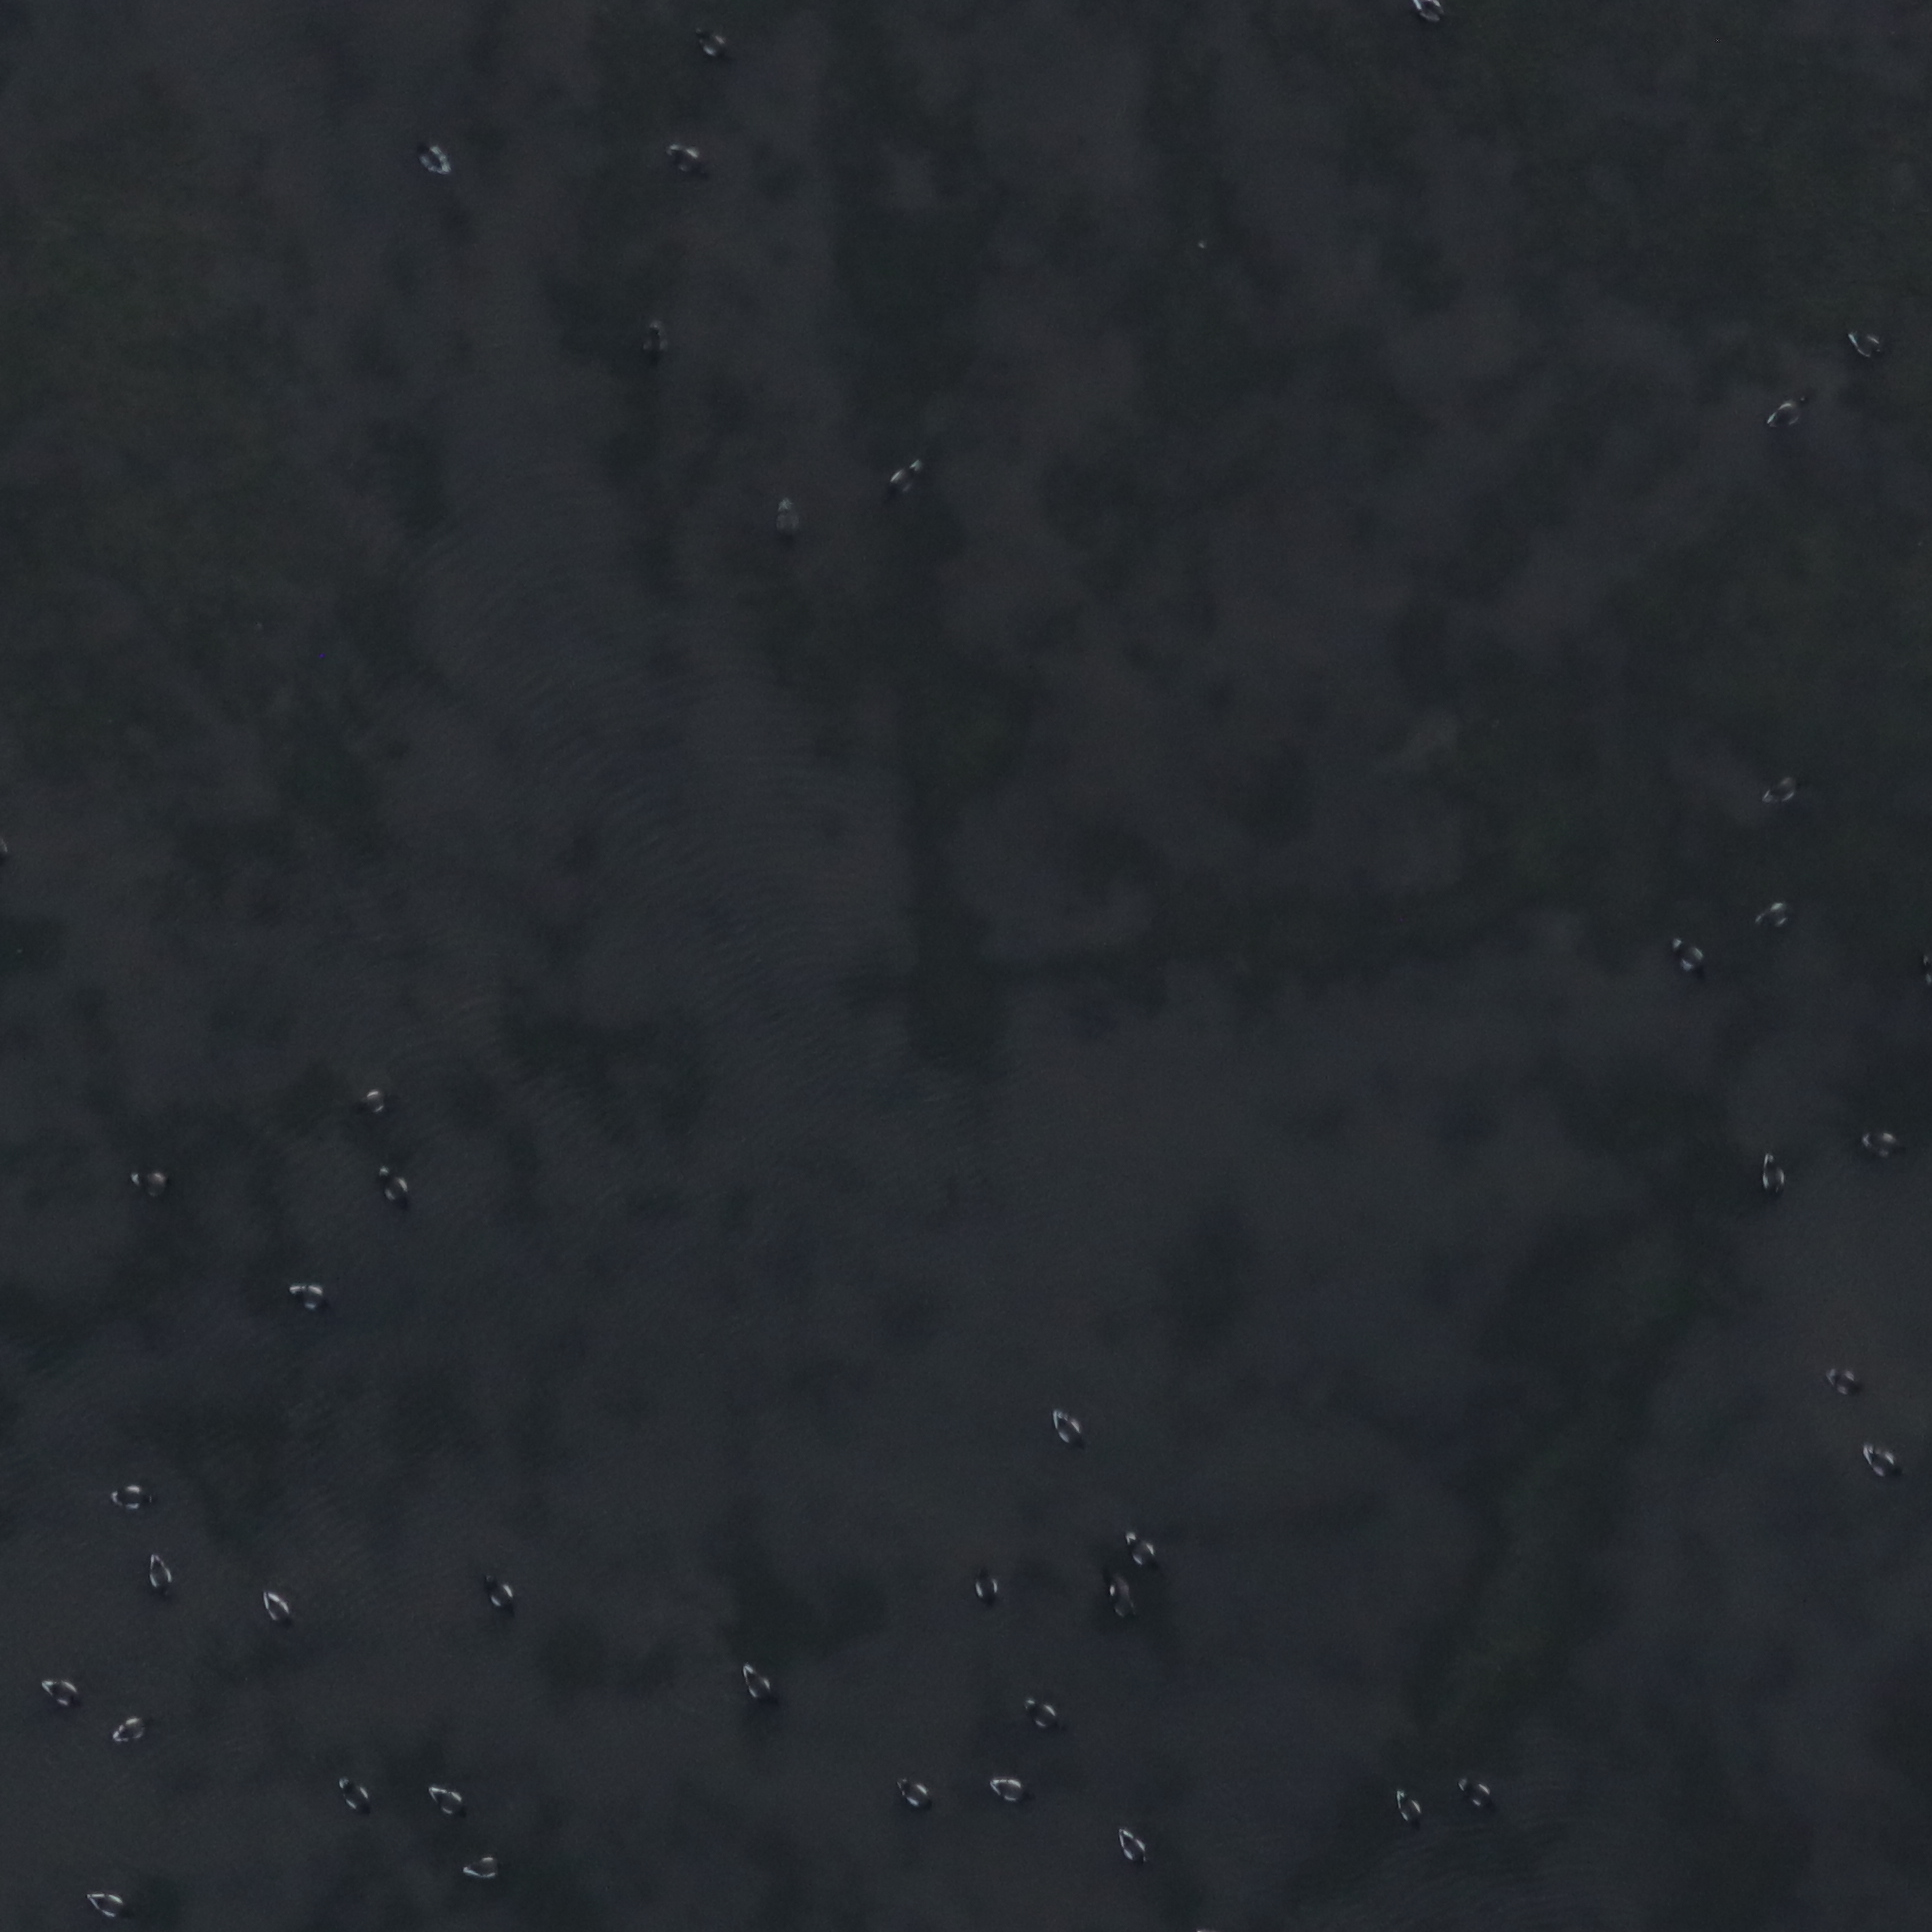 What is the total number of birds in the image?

41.